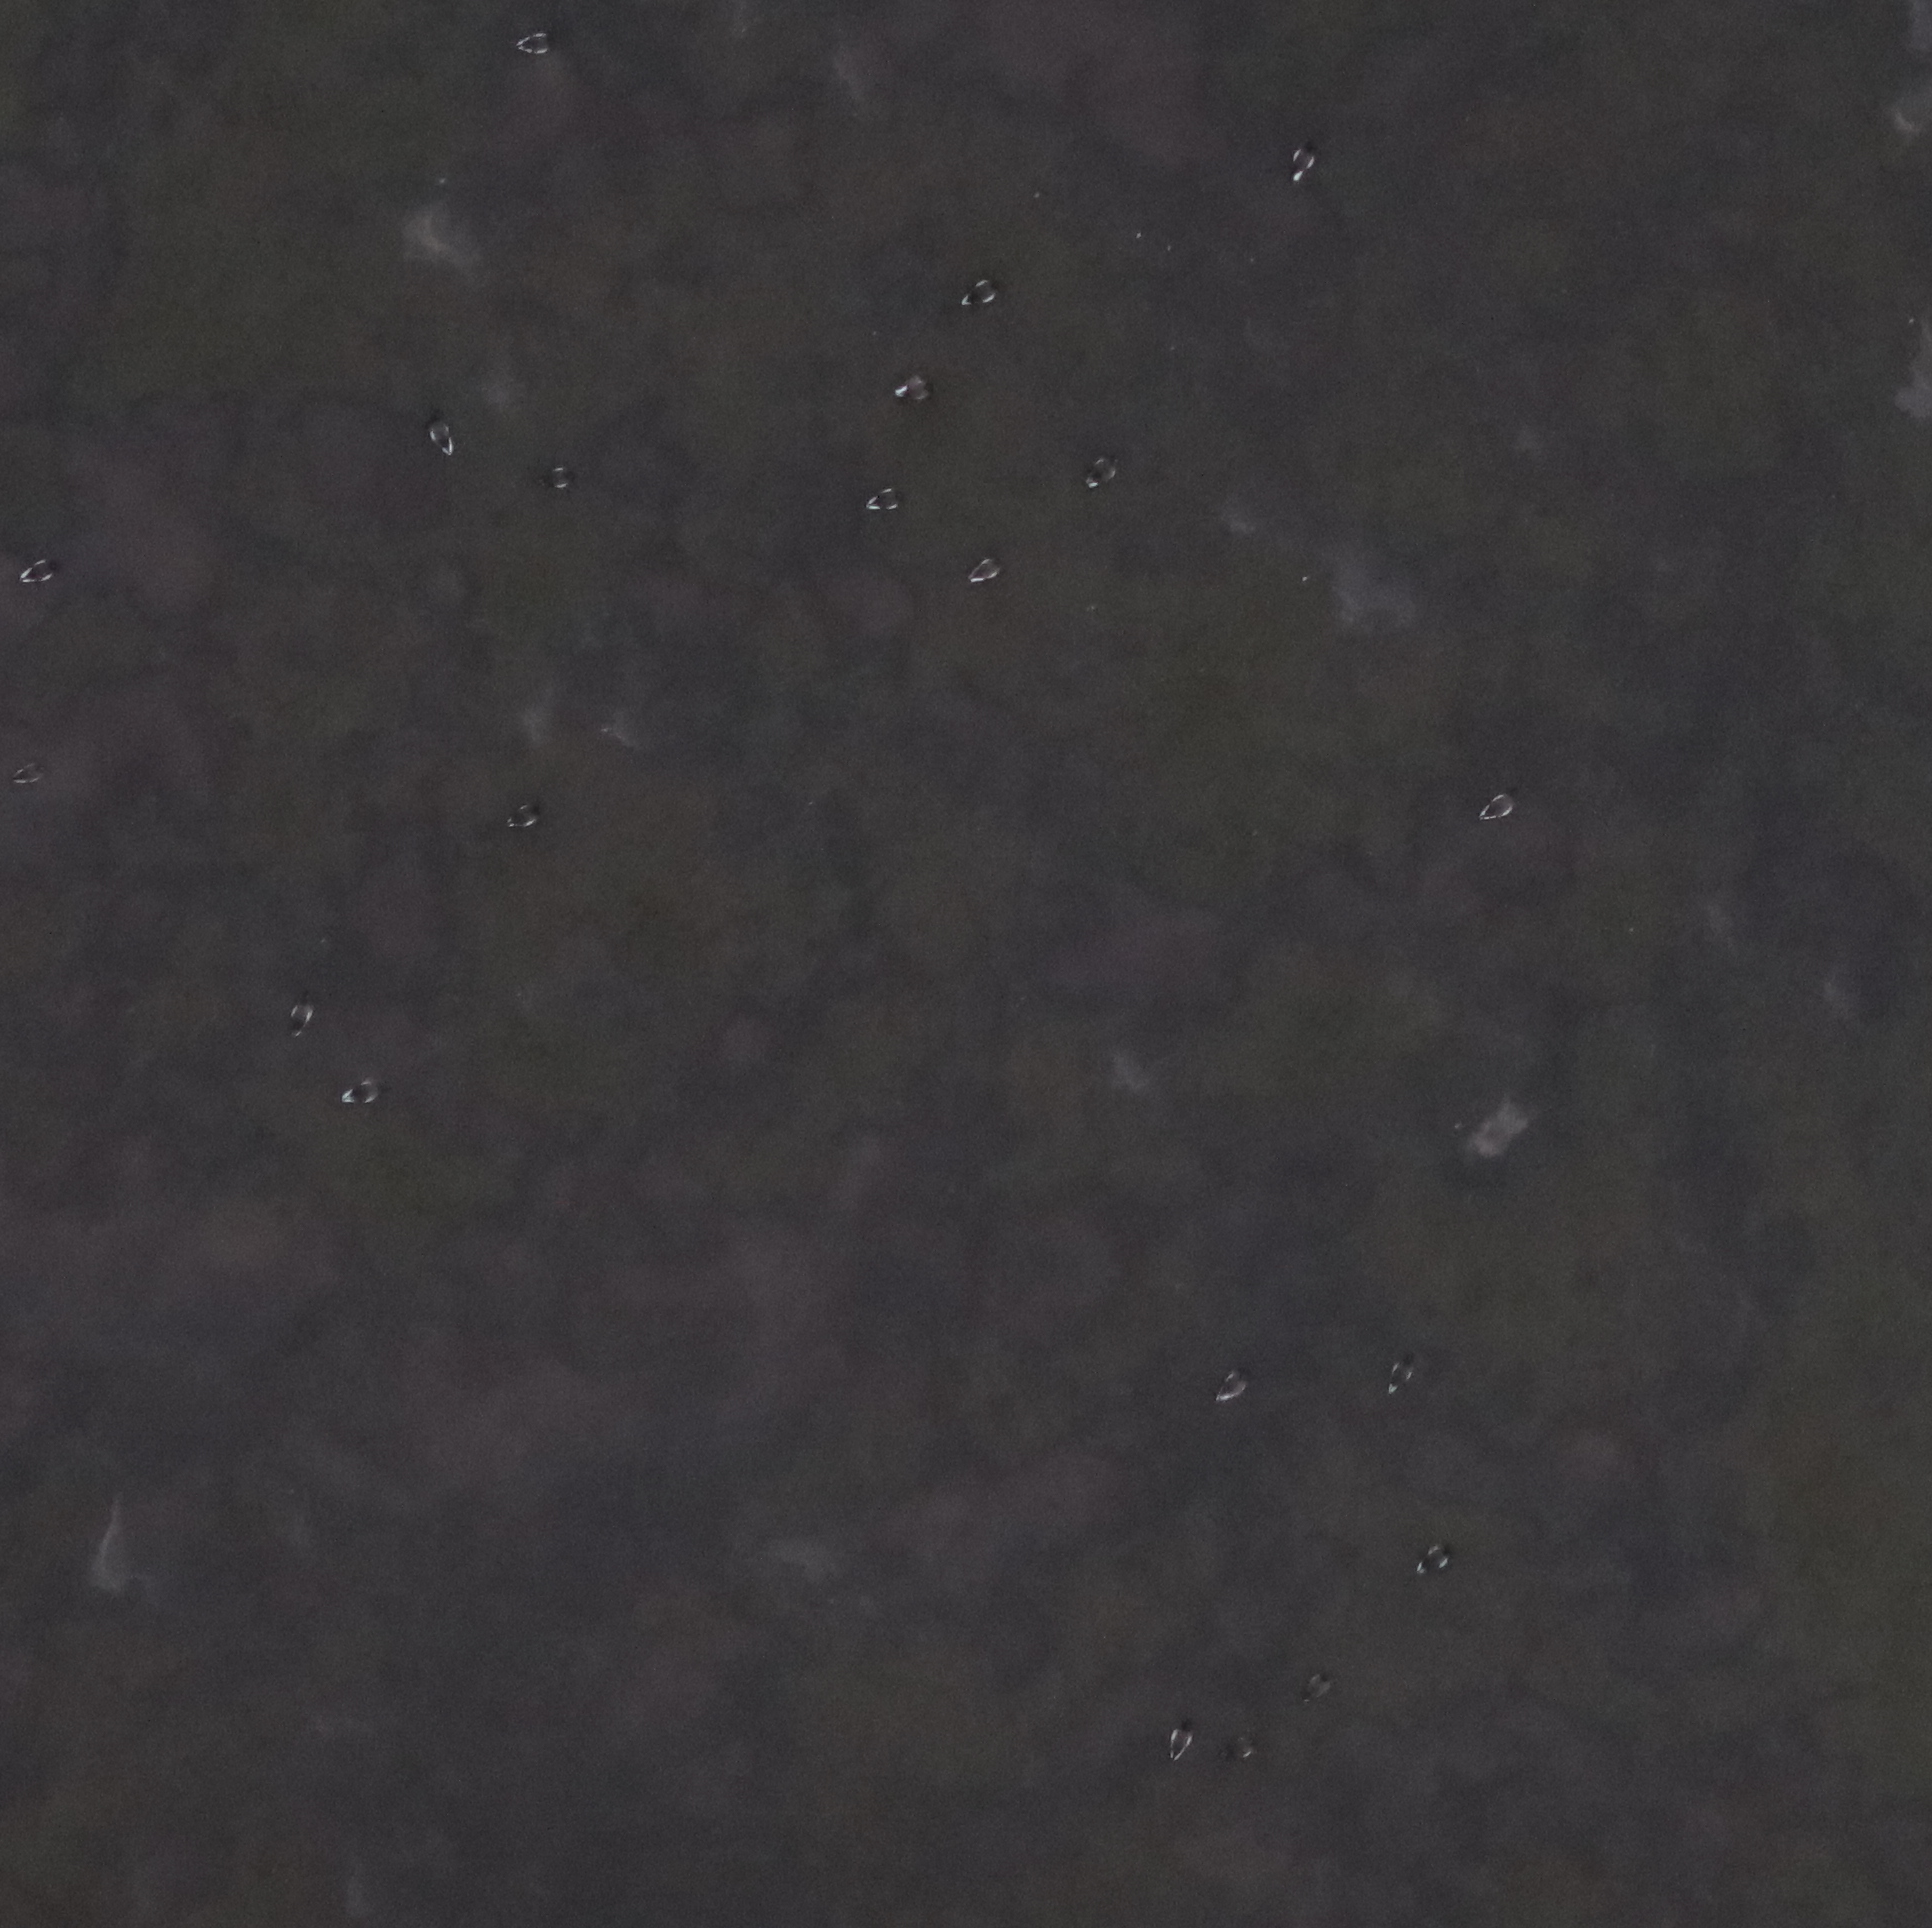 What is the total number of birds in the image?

21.